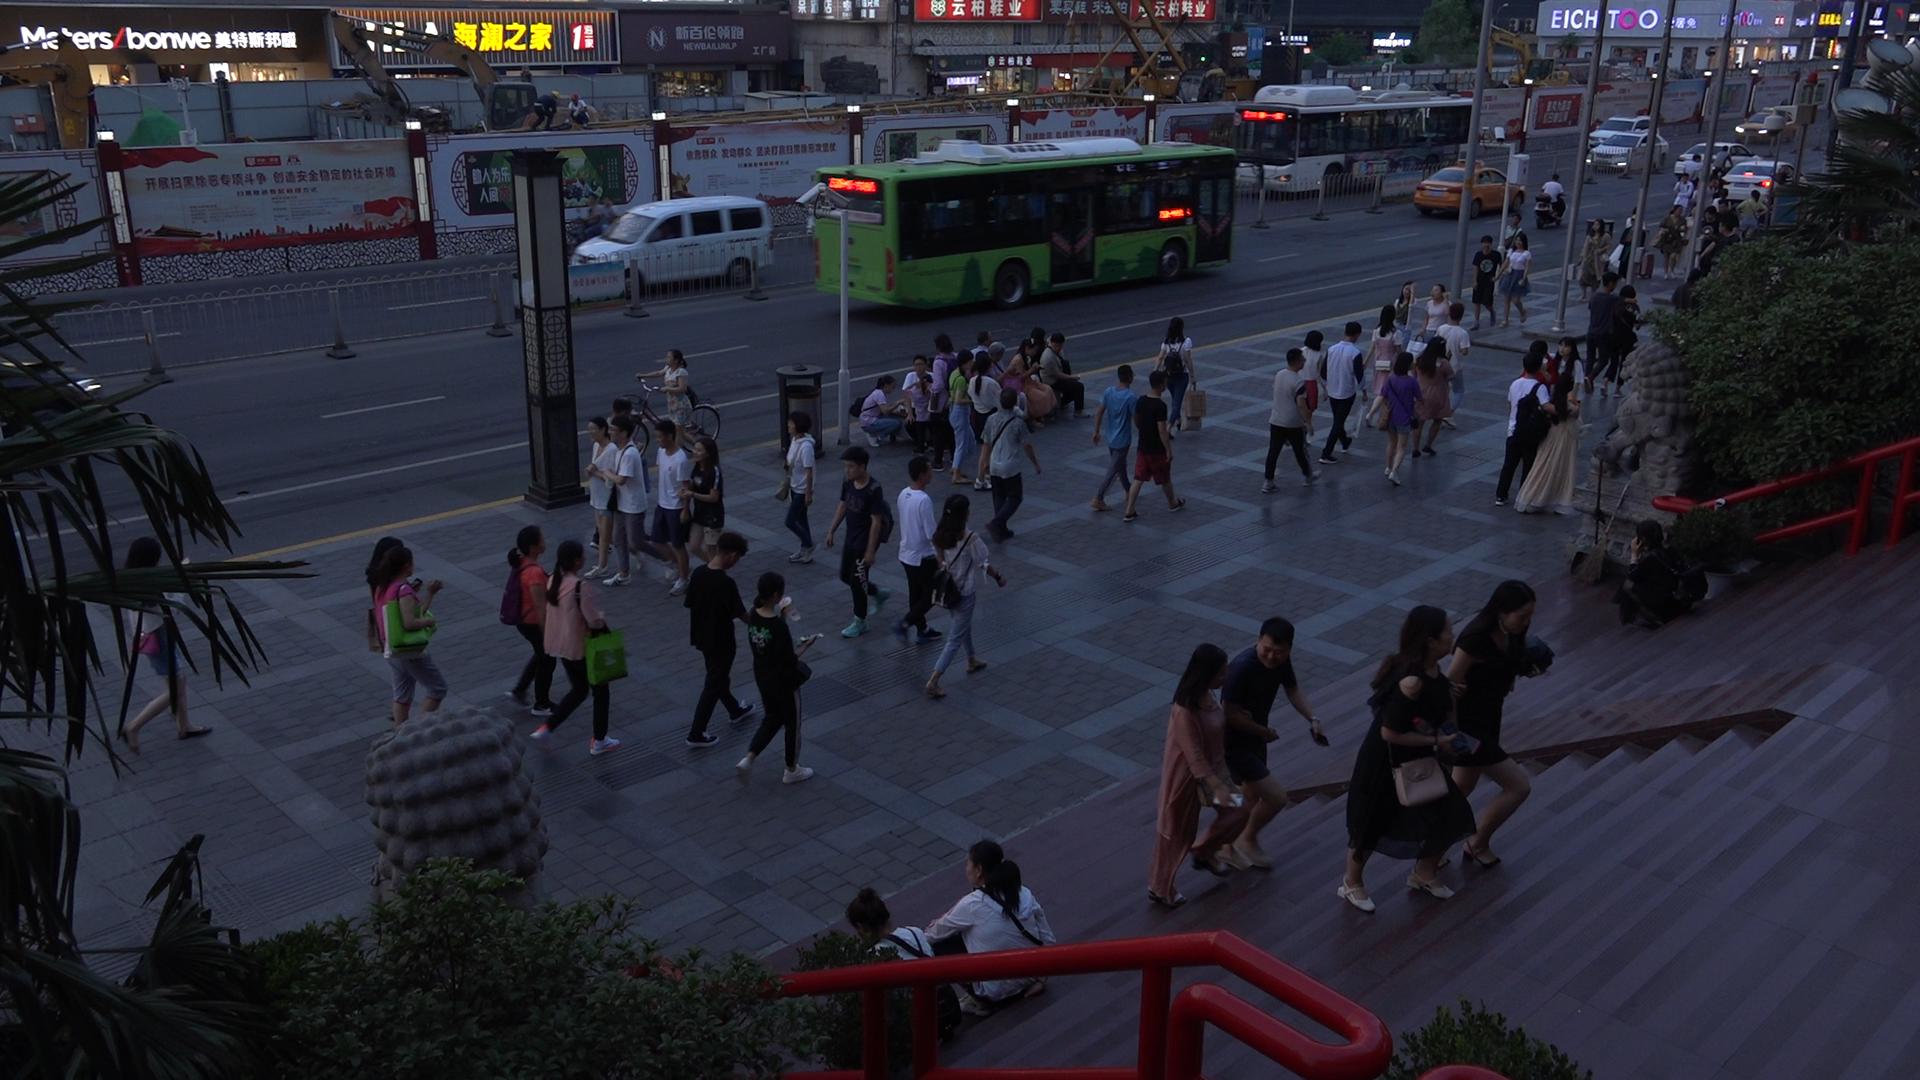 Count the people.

72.